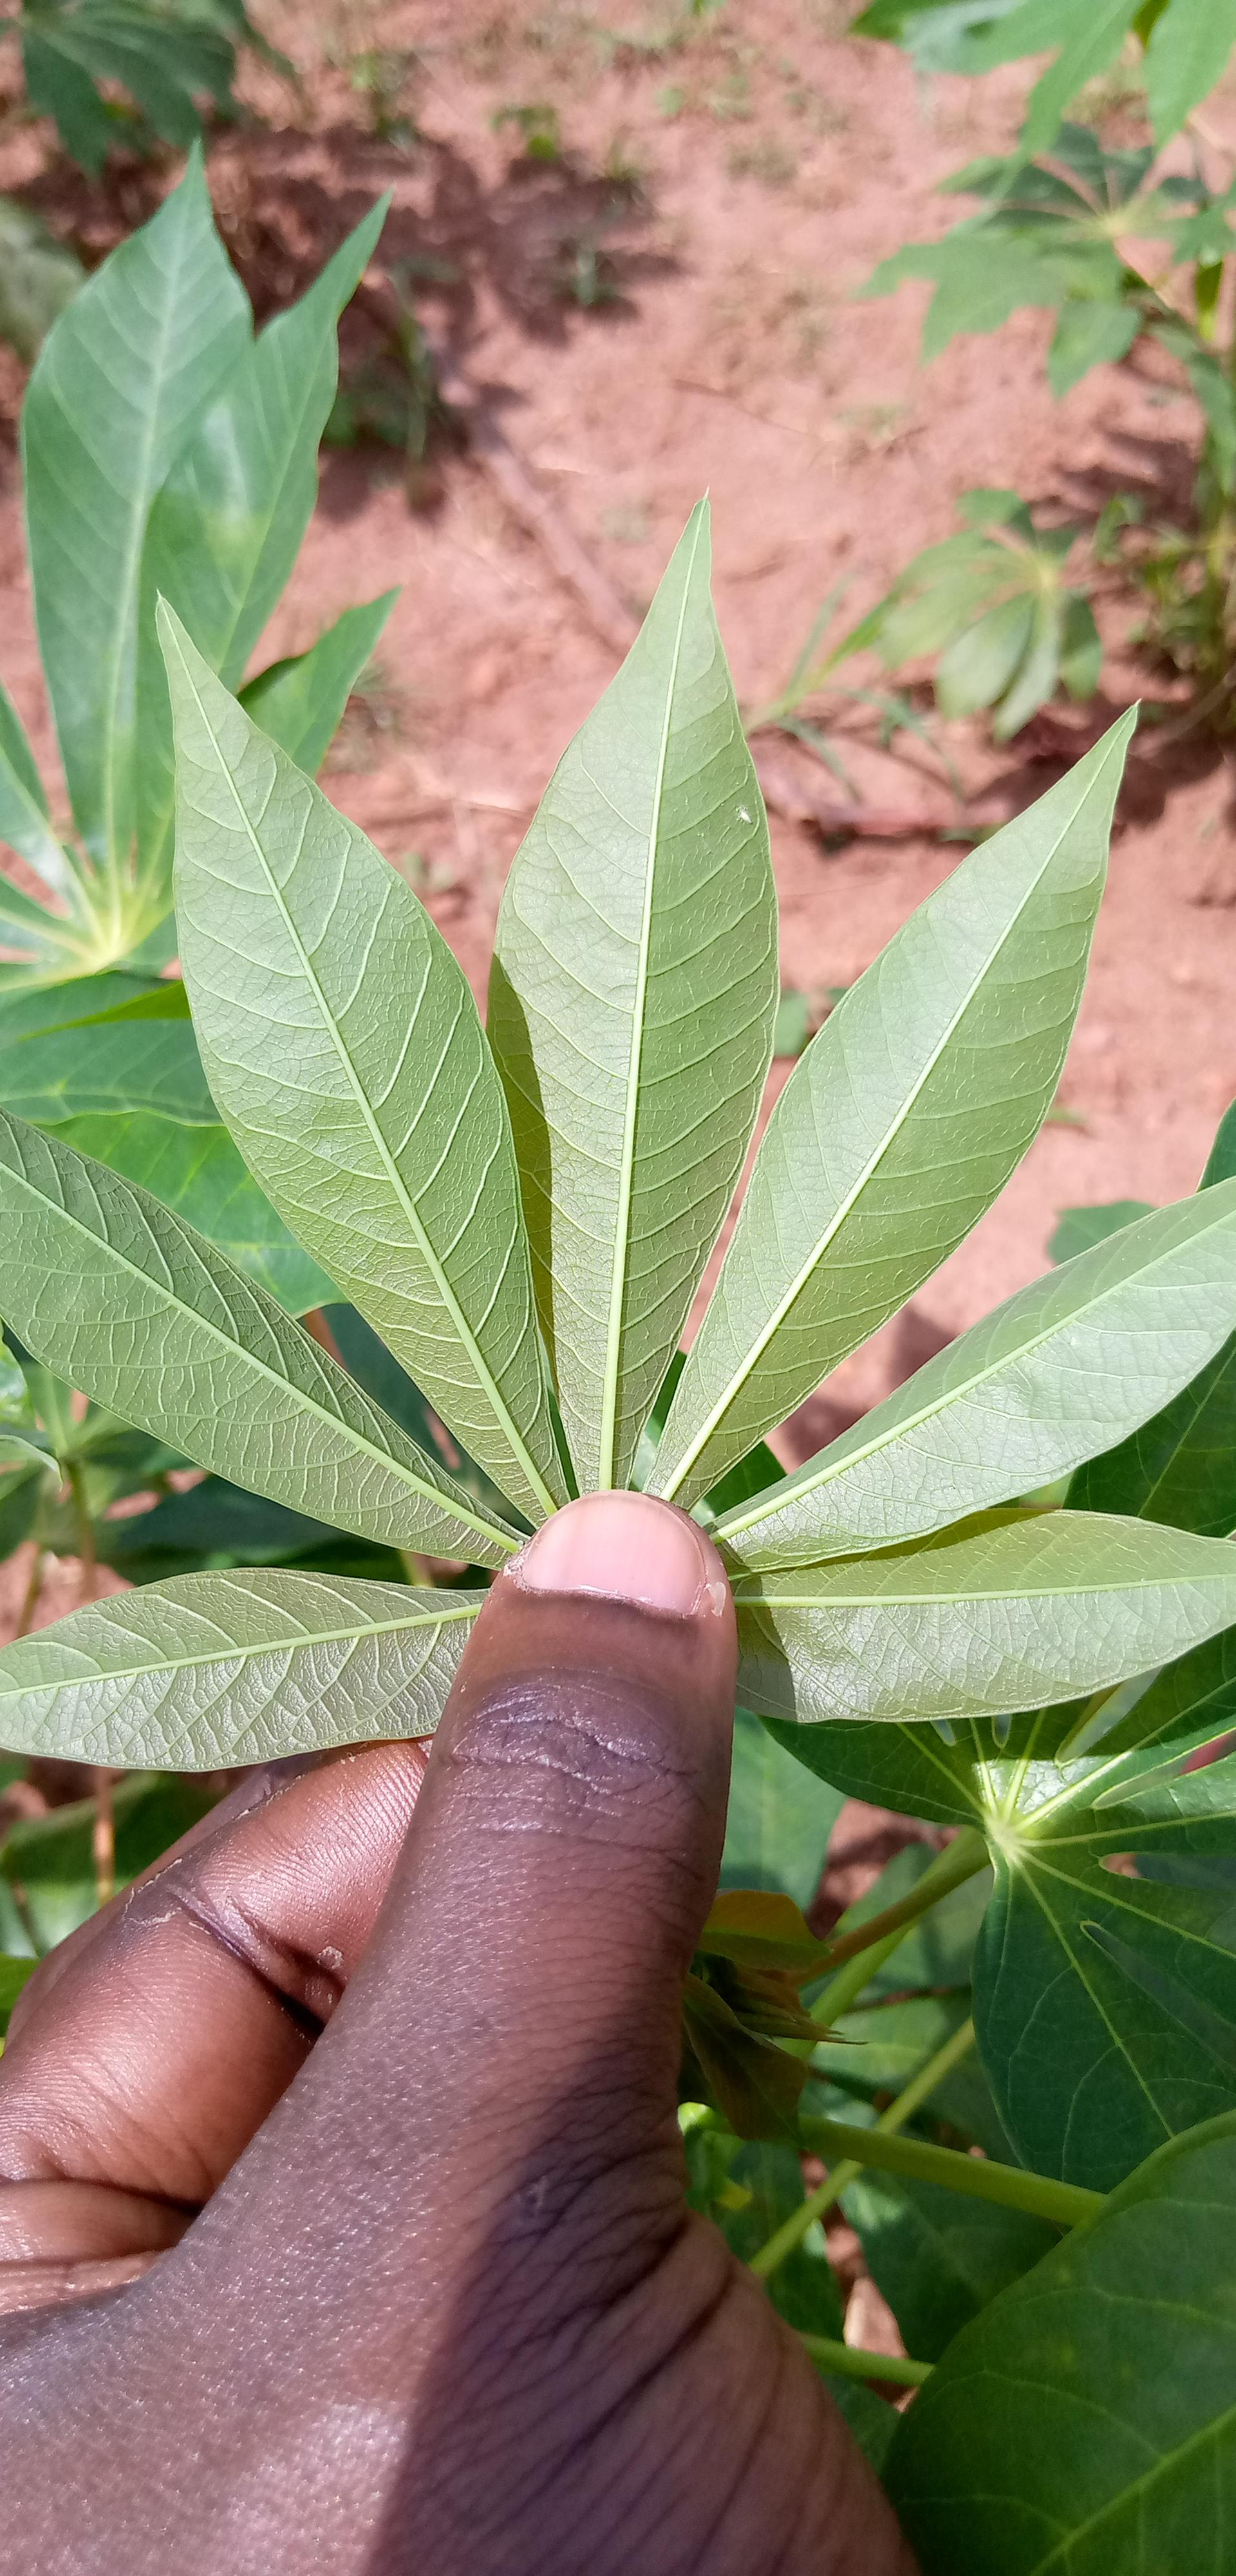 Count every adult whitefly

1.